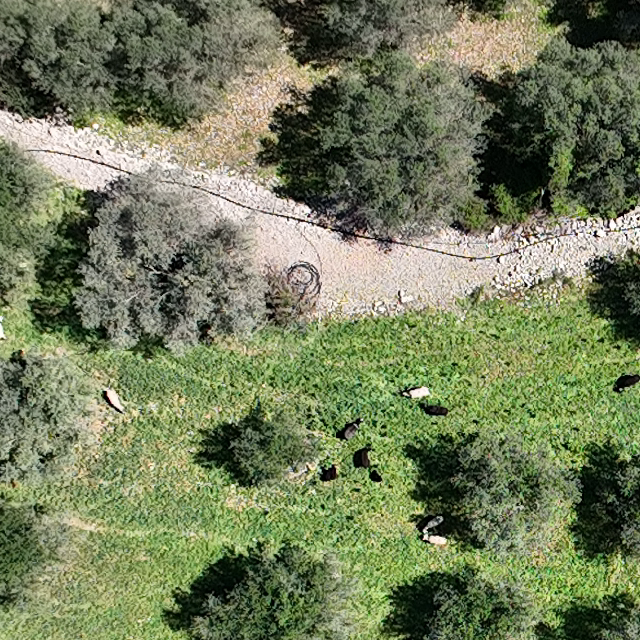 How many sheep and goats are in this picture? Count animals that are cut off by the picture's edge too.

10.